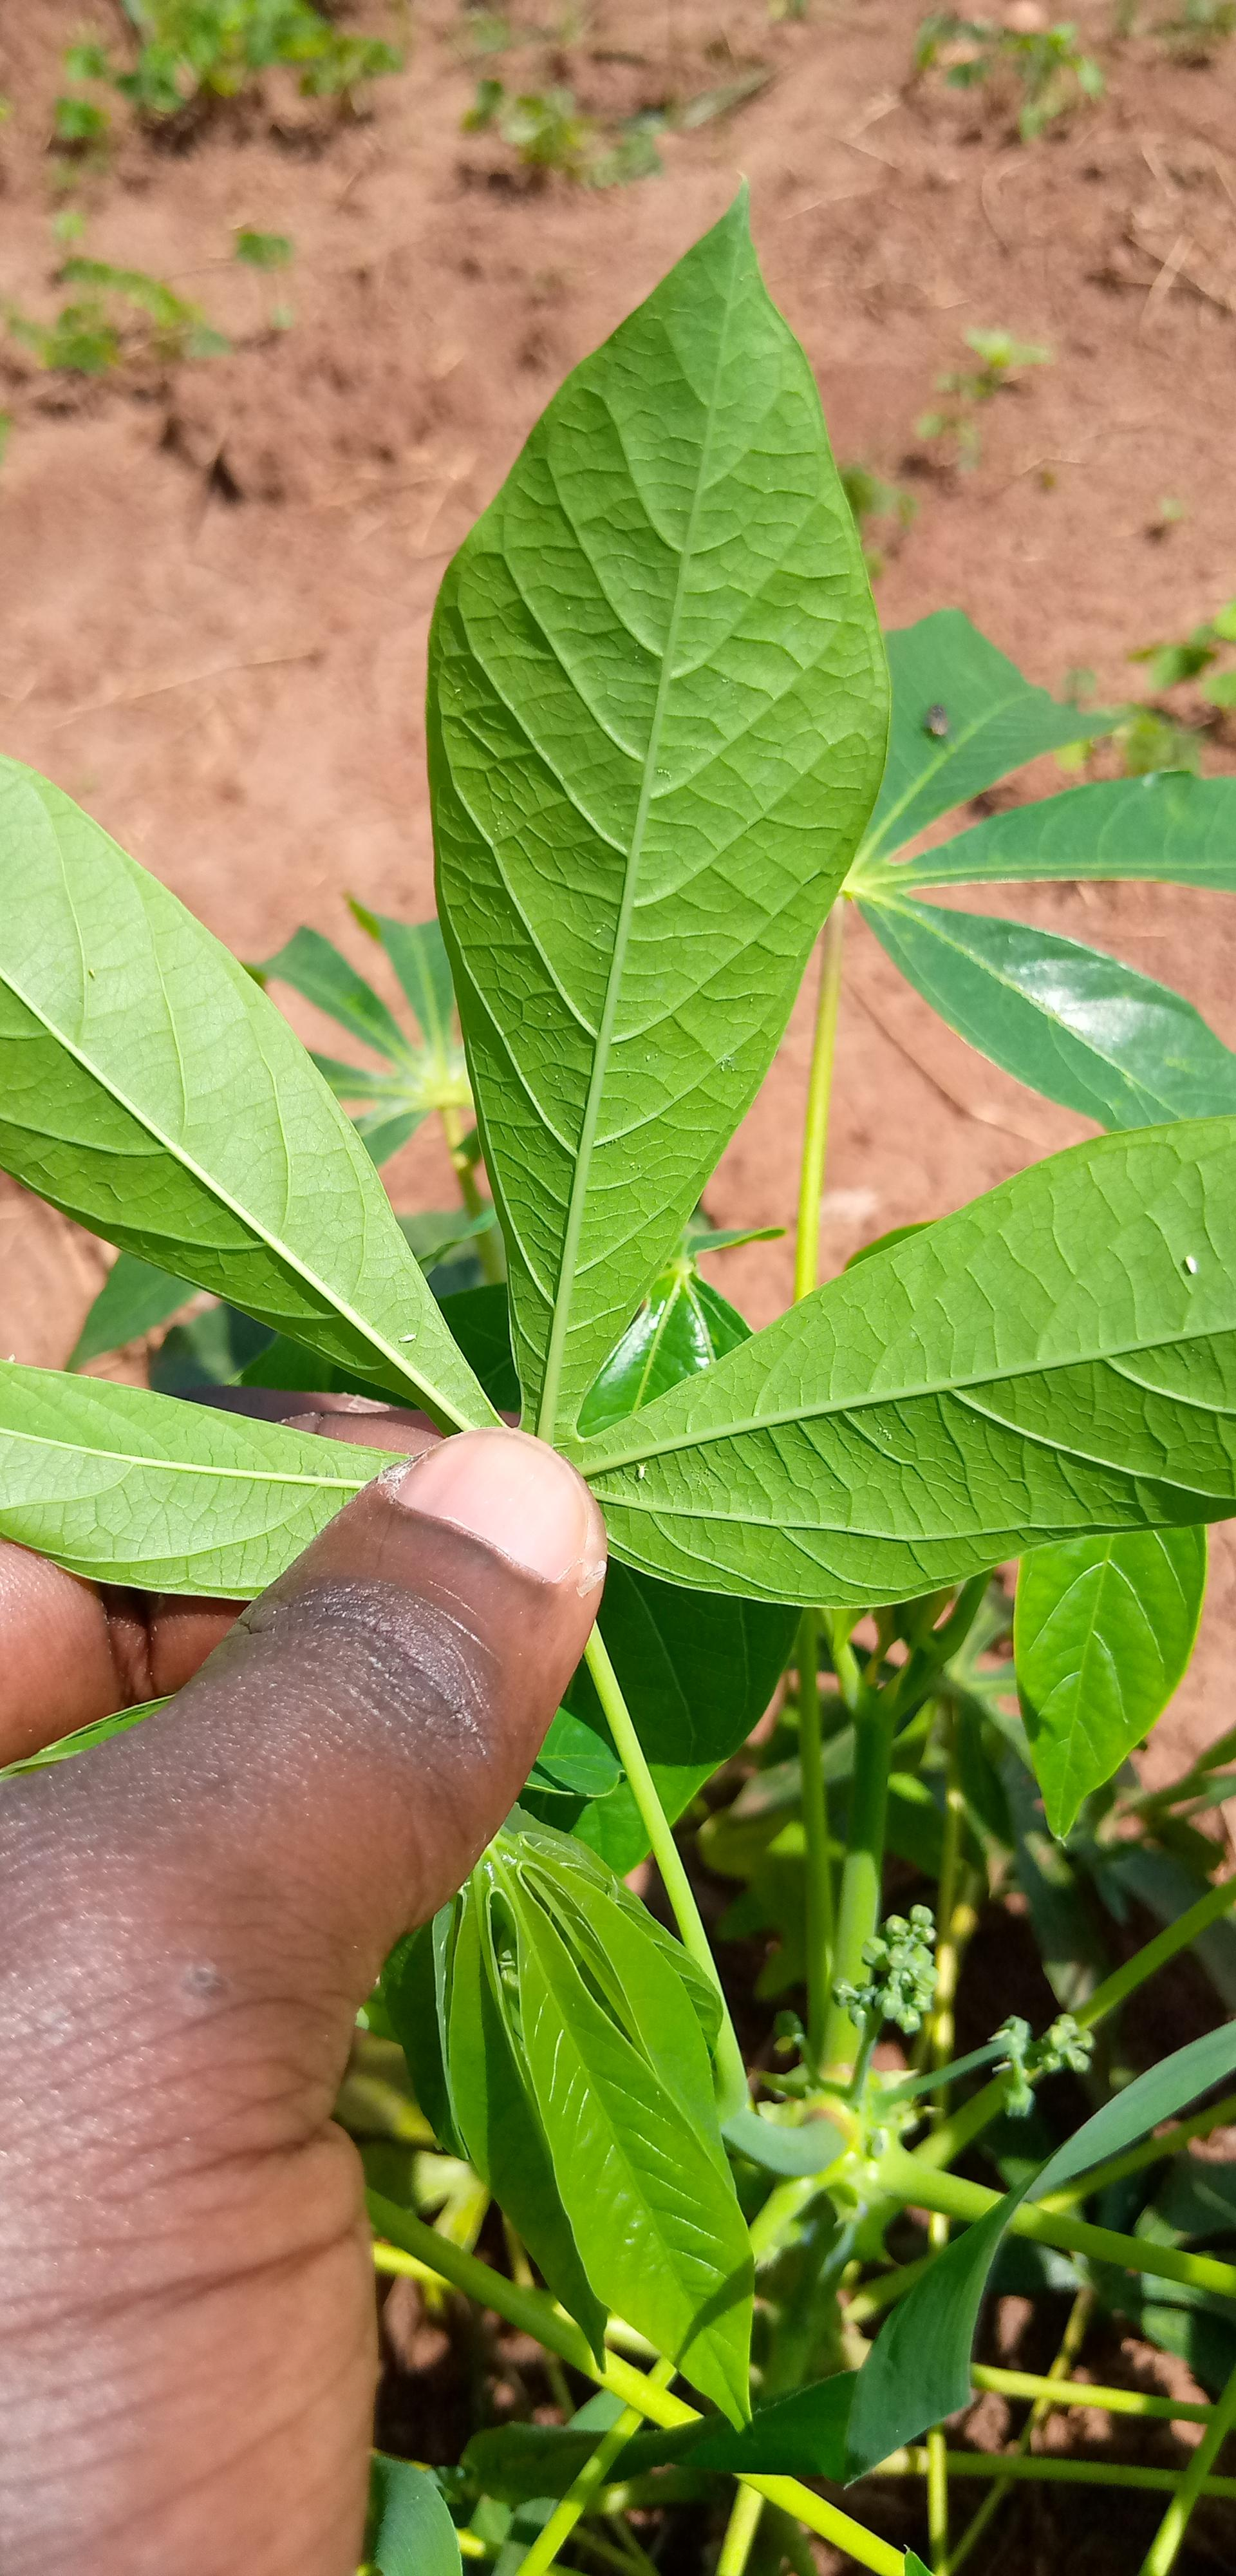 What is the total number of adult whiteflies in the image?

3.